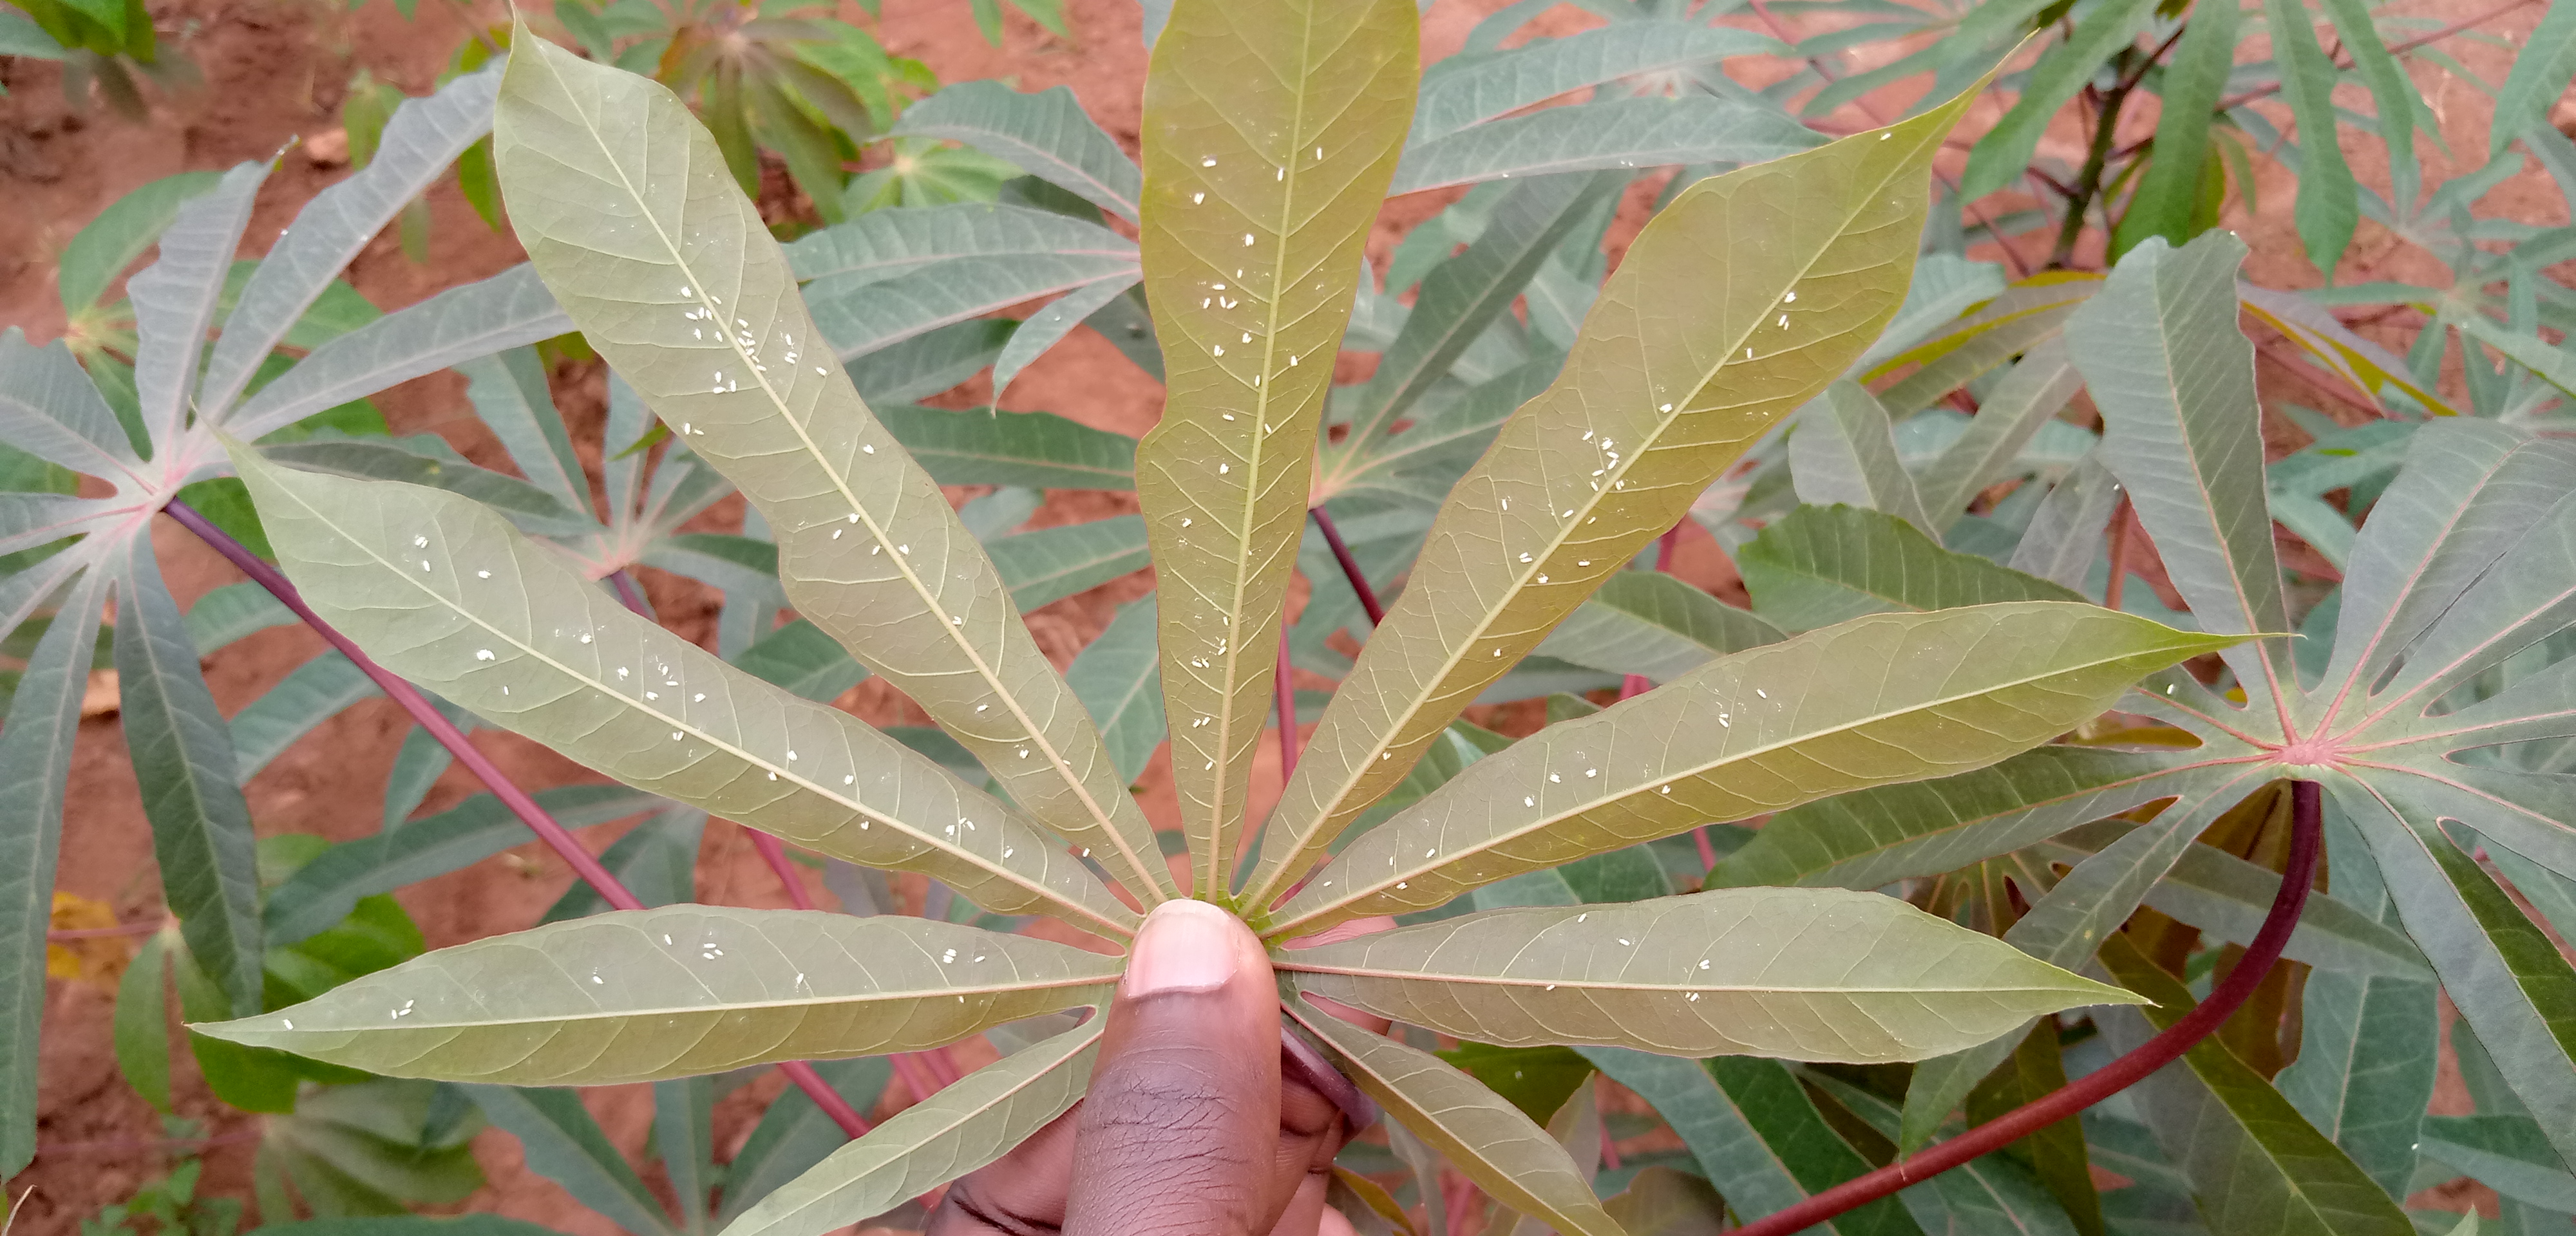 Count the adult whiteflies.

172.